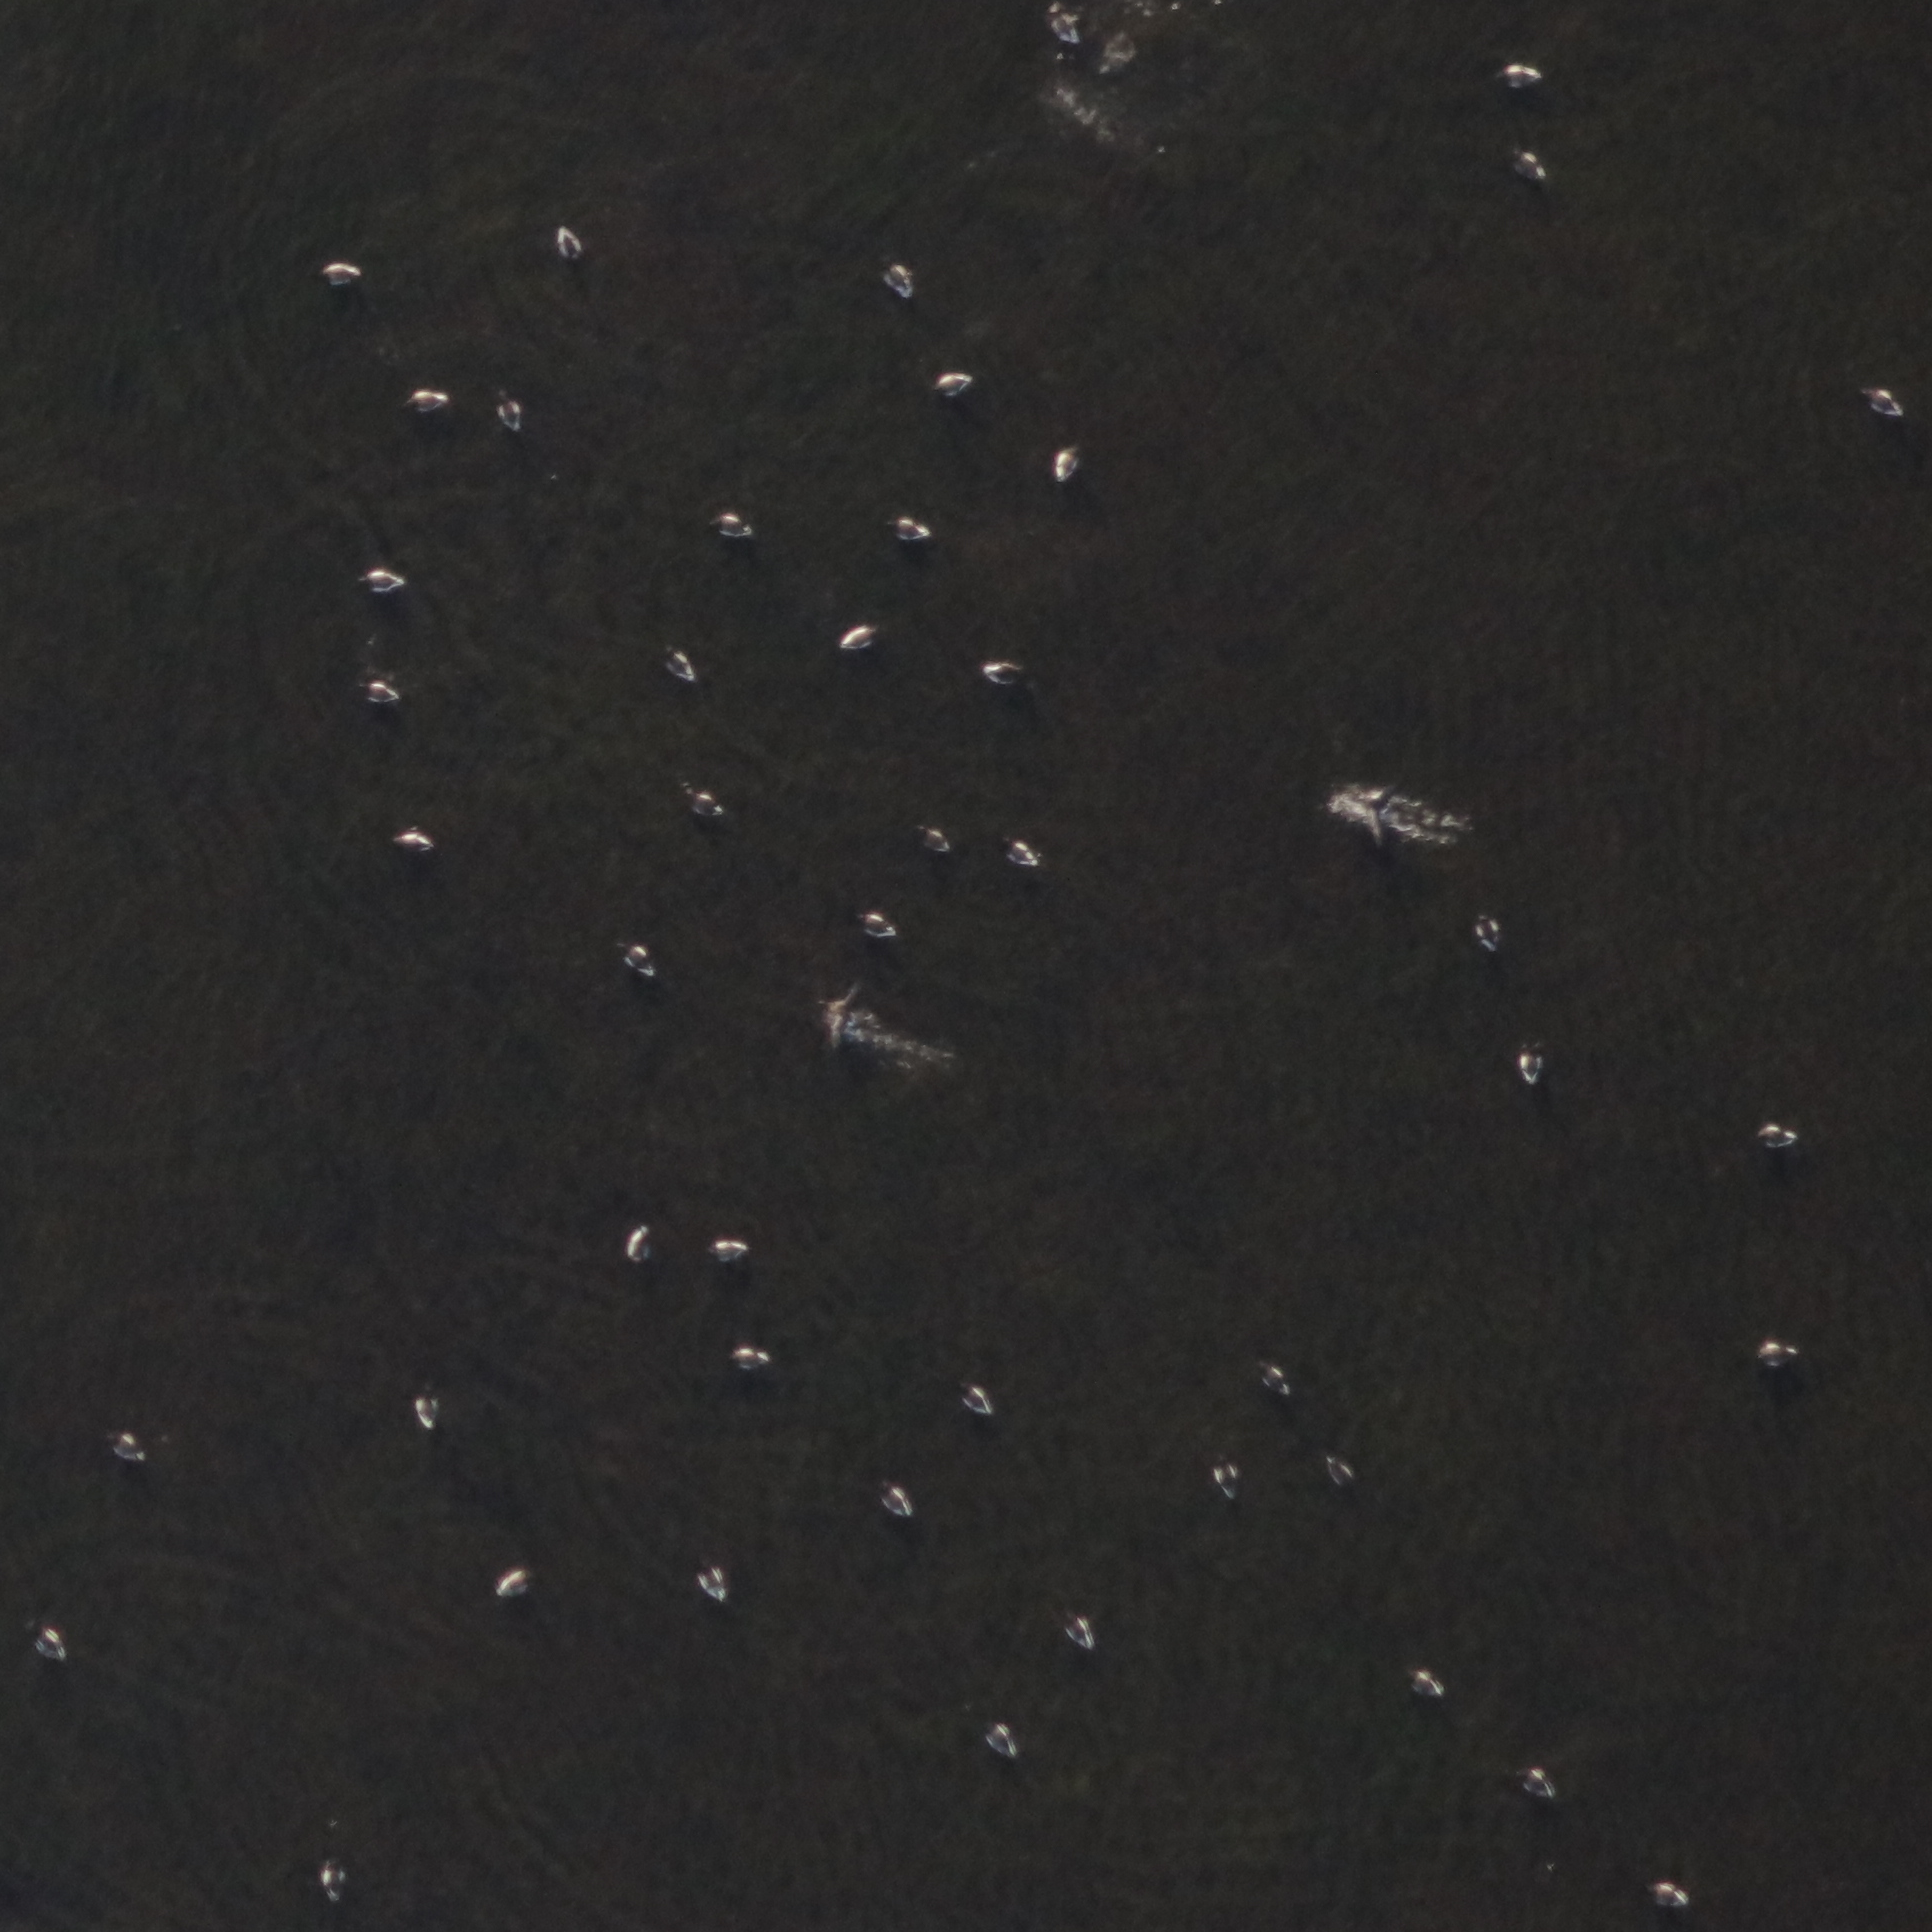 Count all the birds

49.